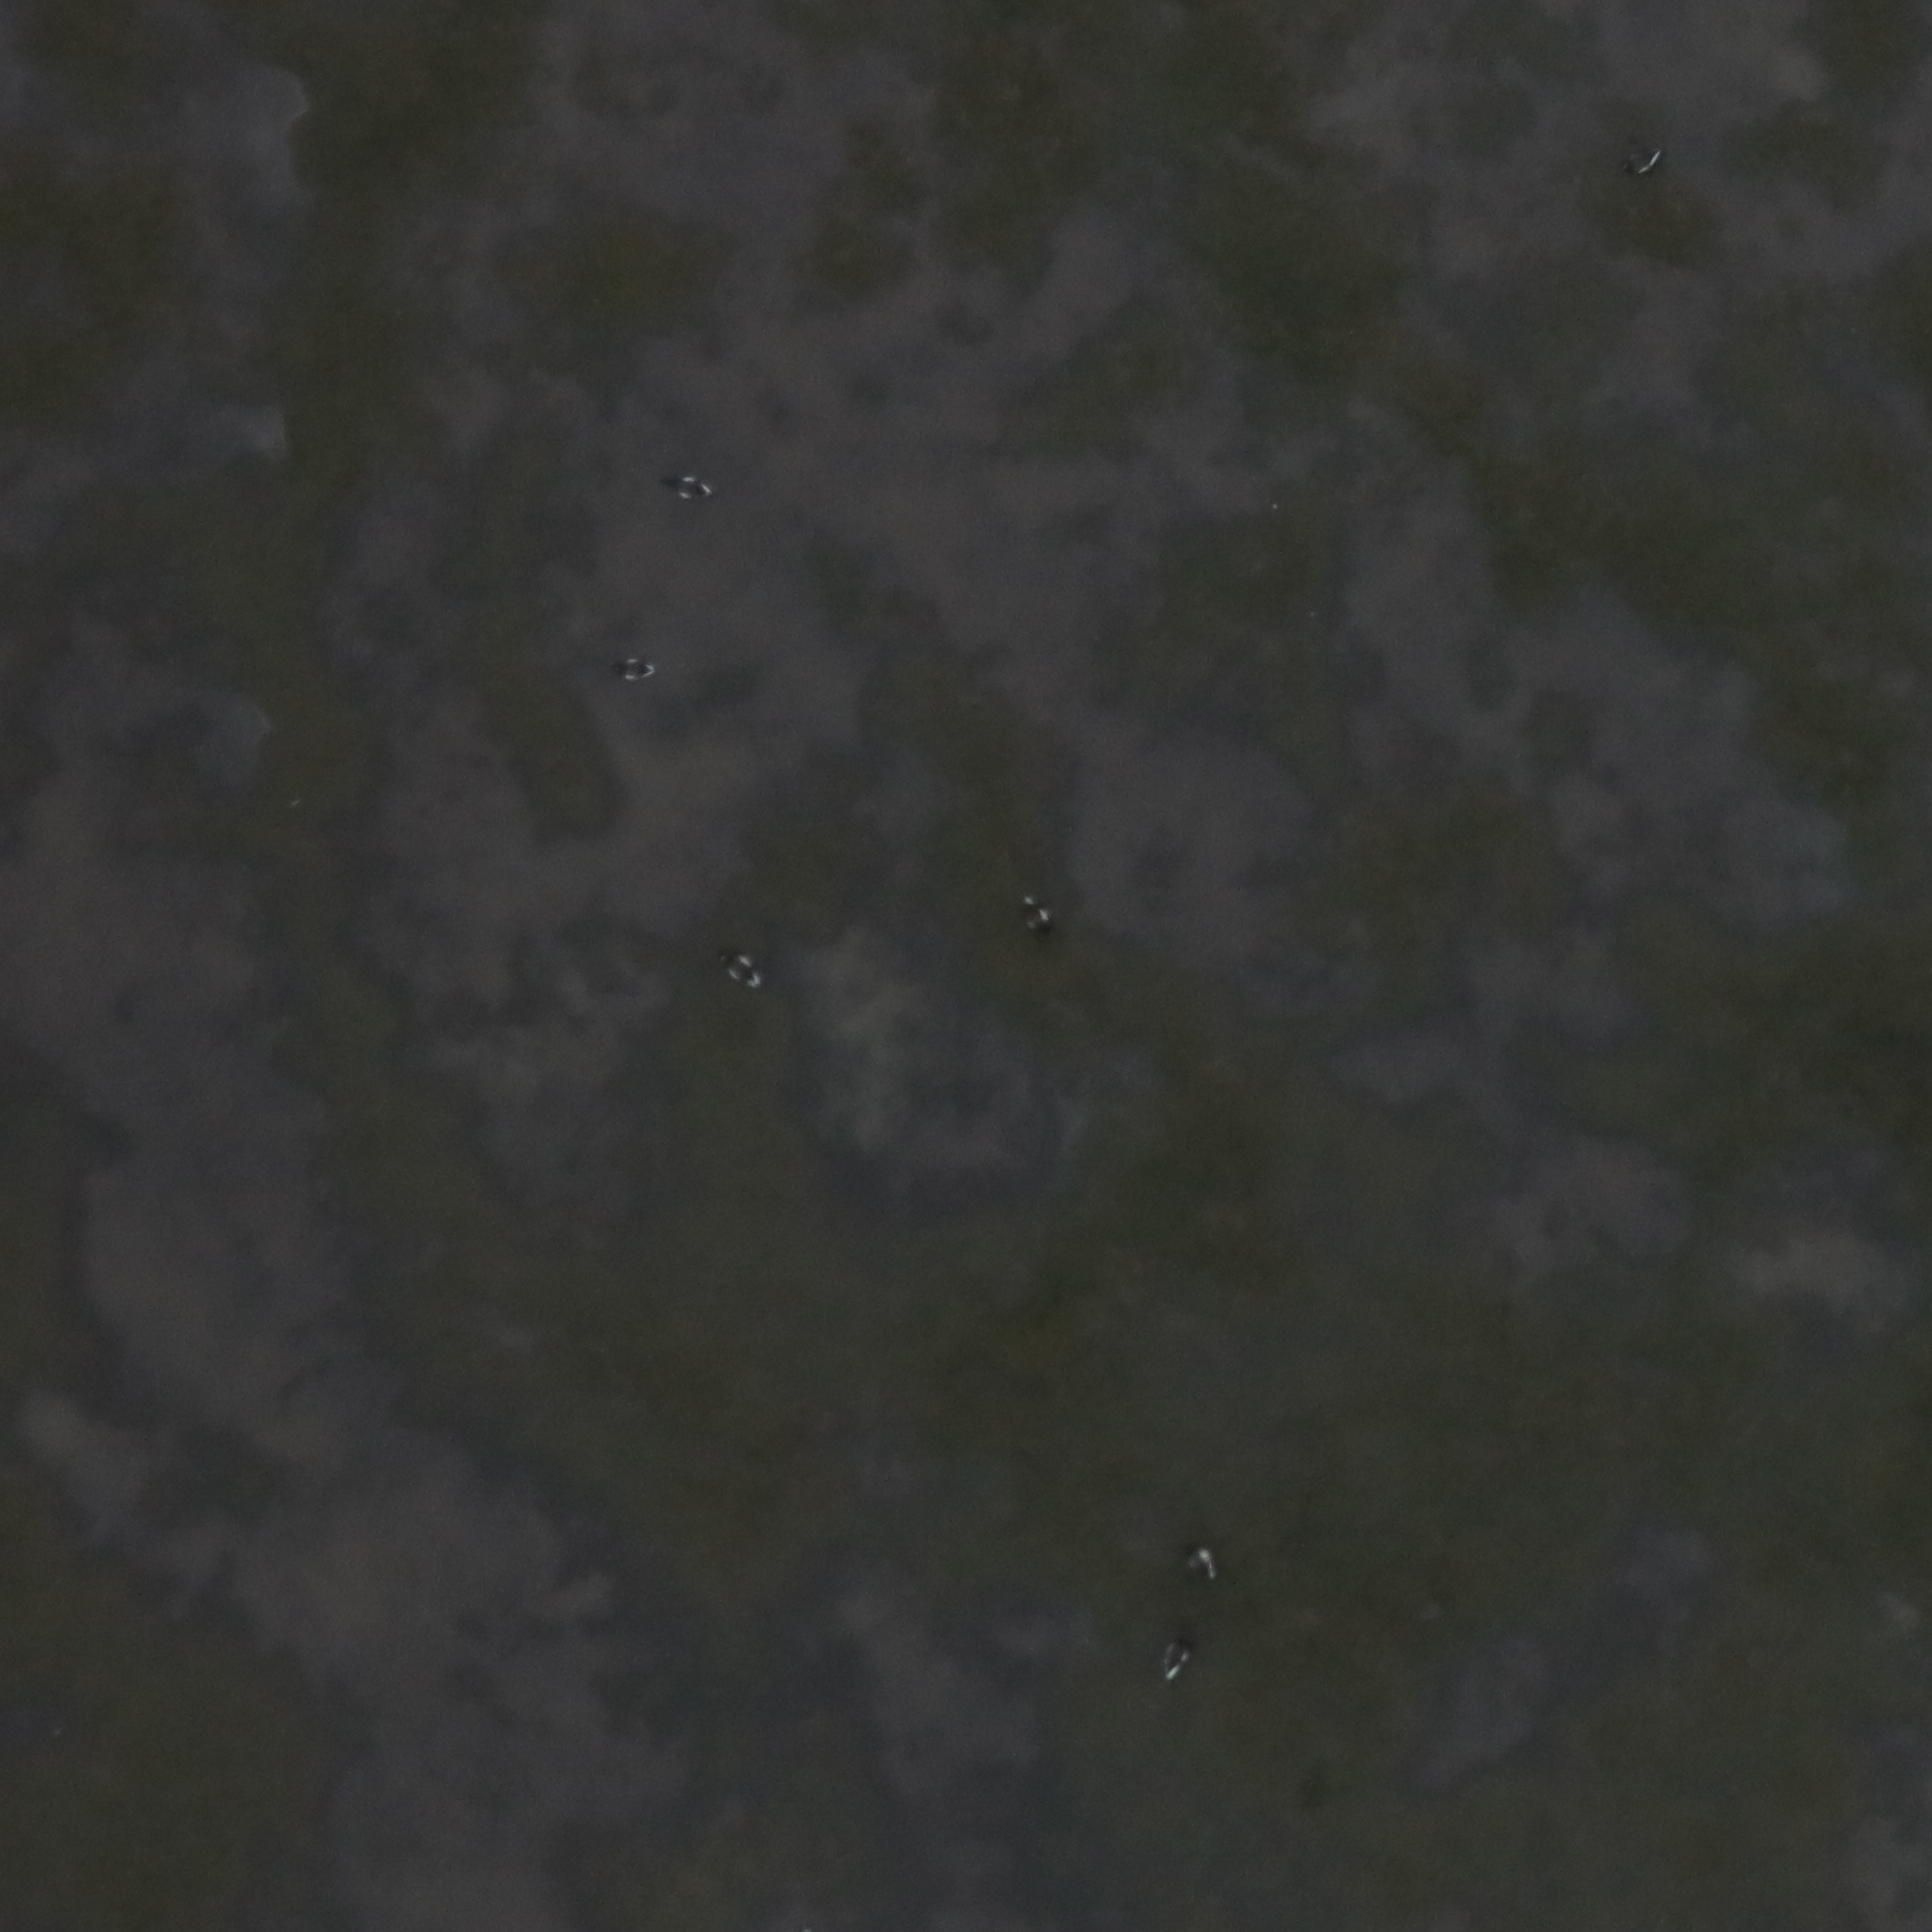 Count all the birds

7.